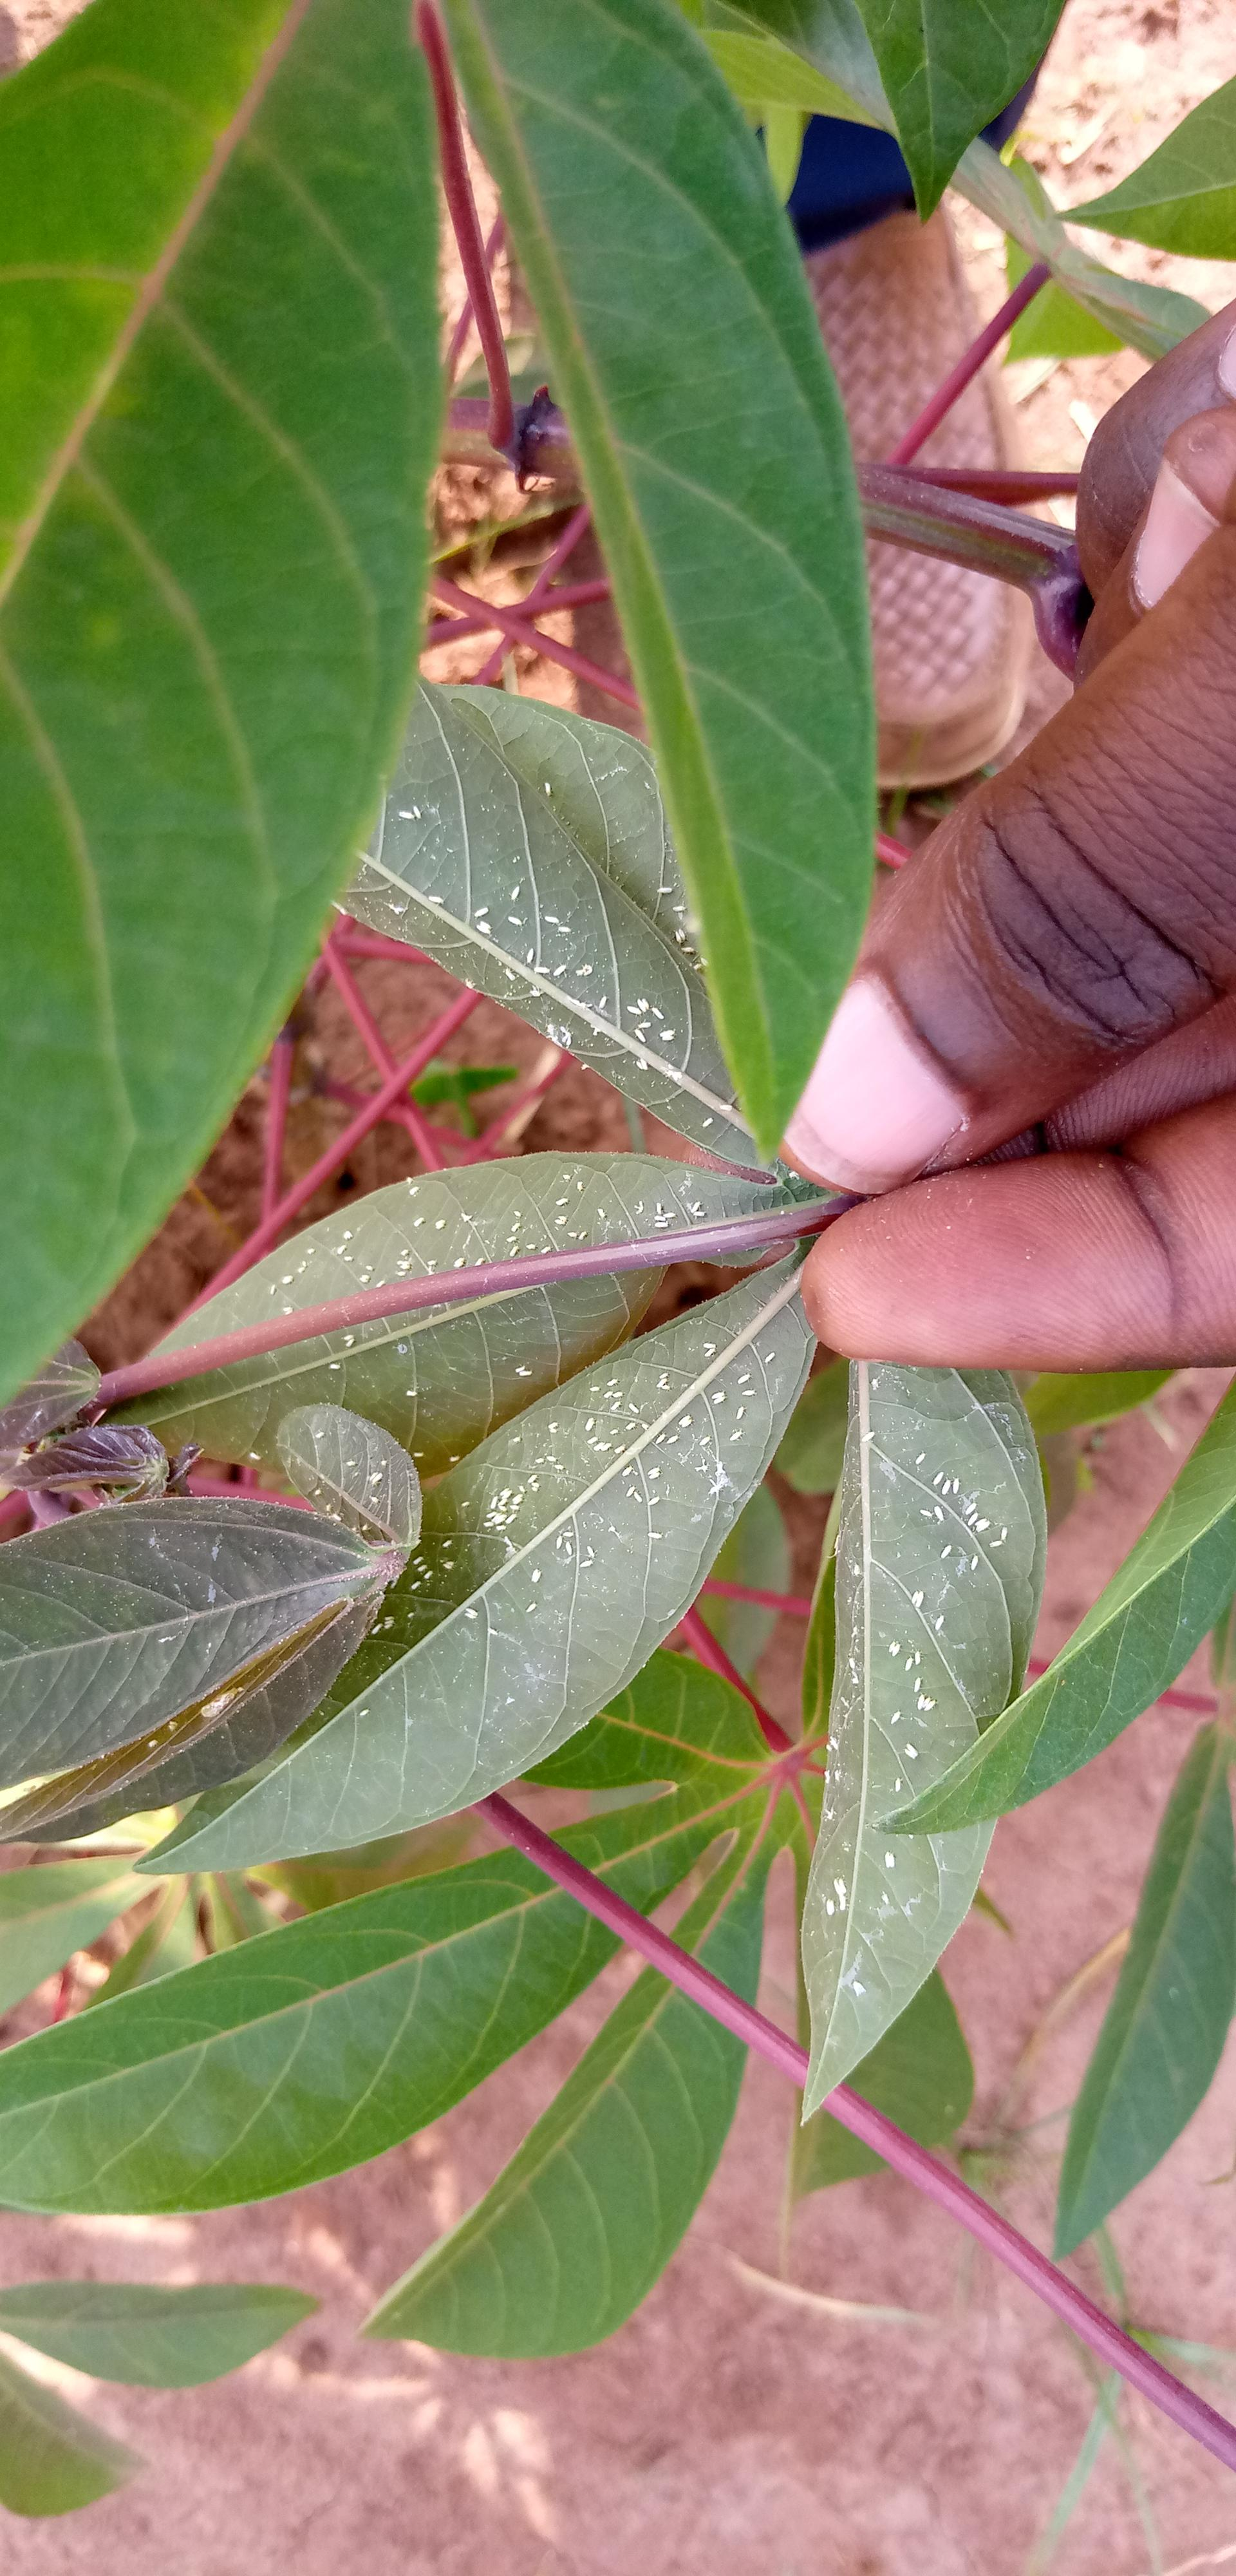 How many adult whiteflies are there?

226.